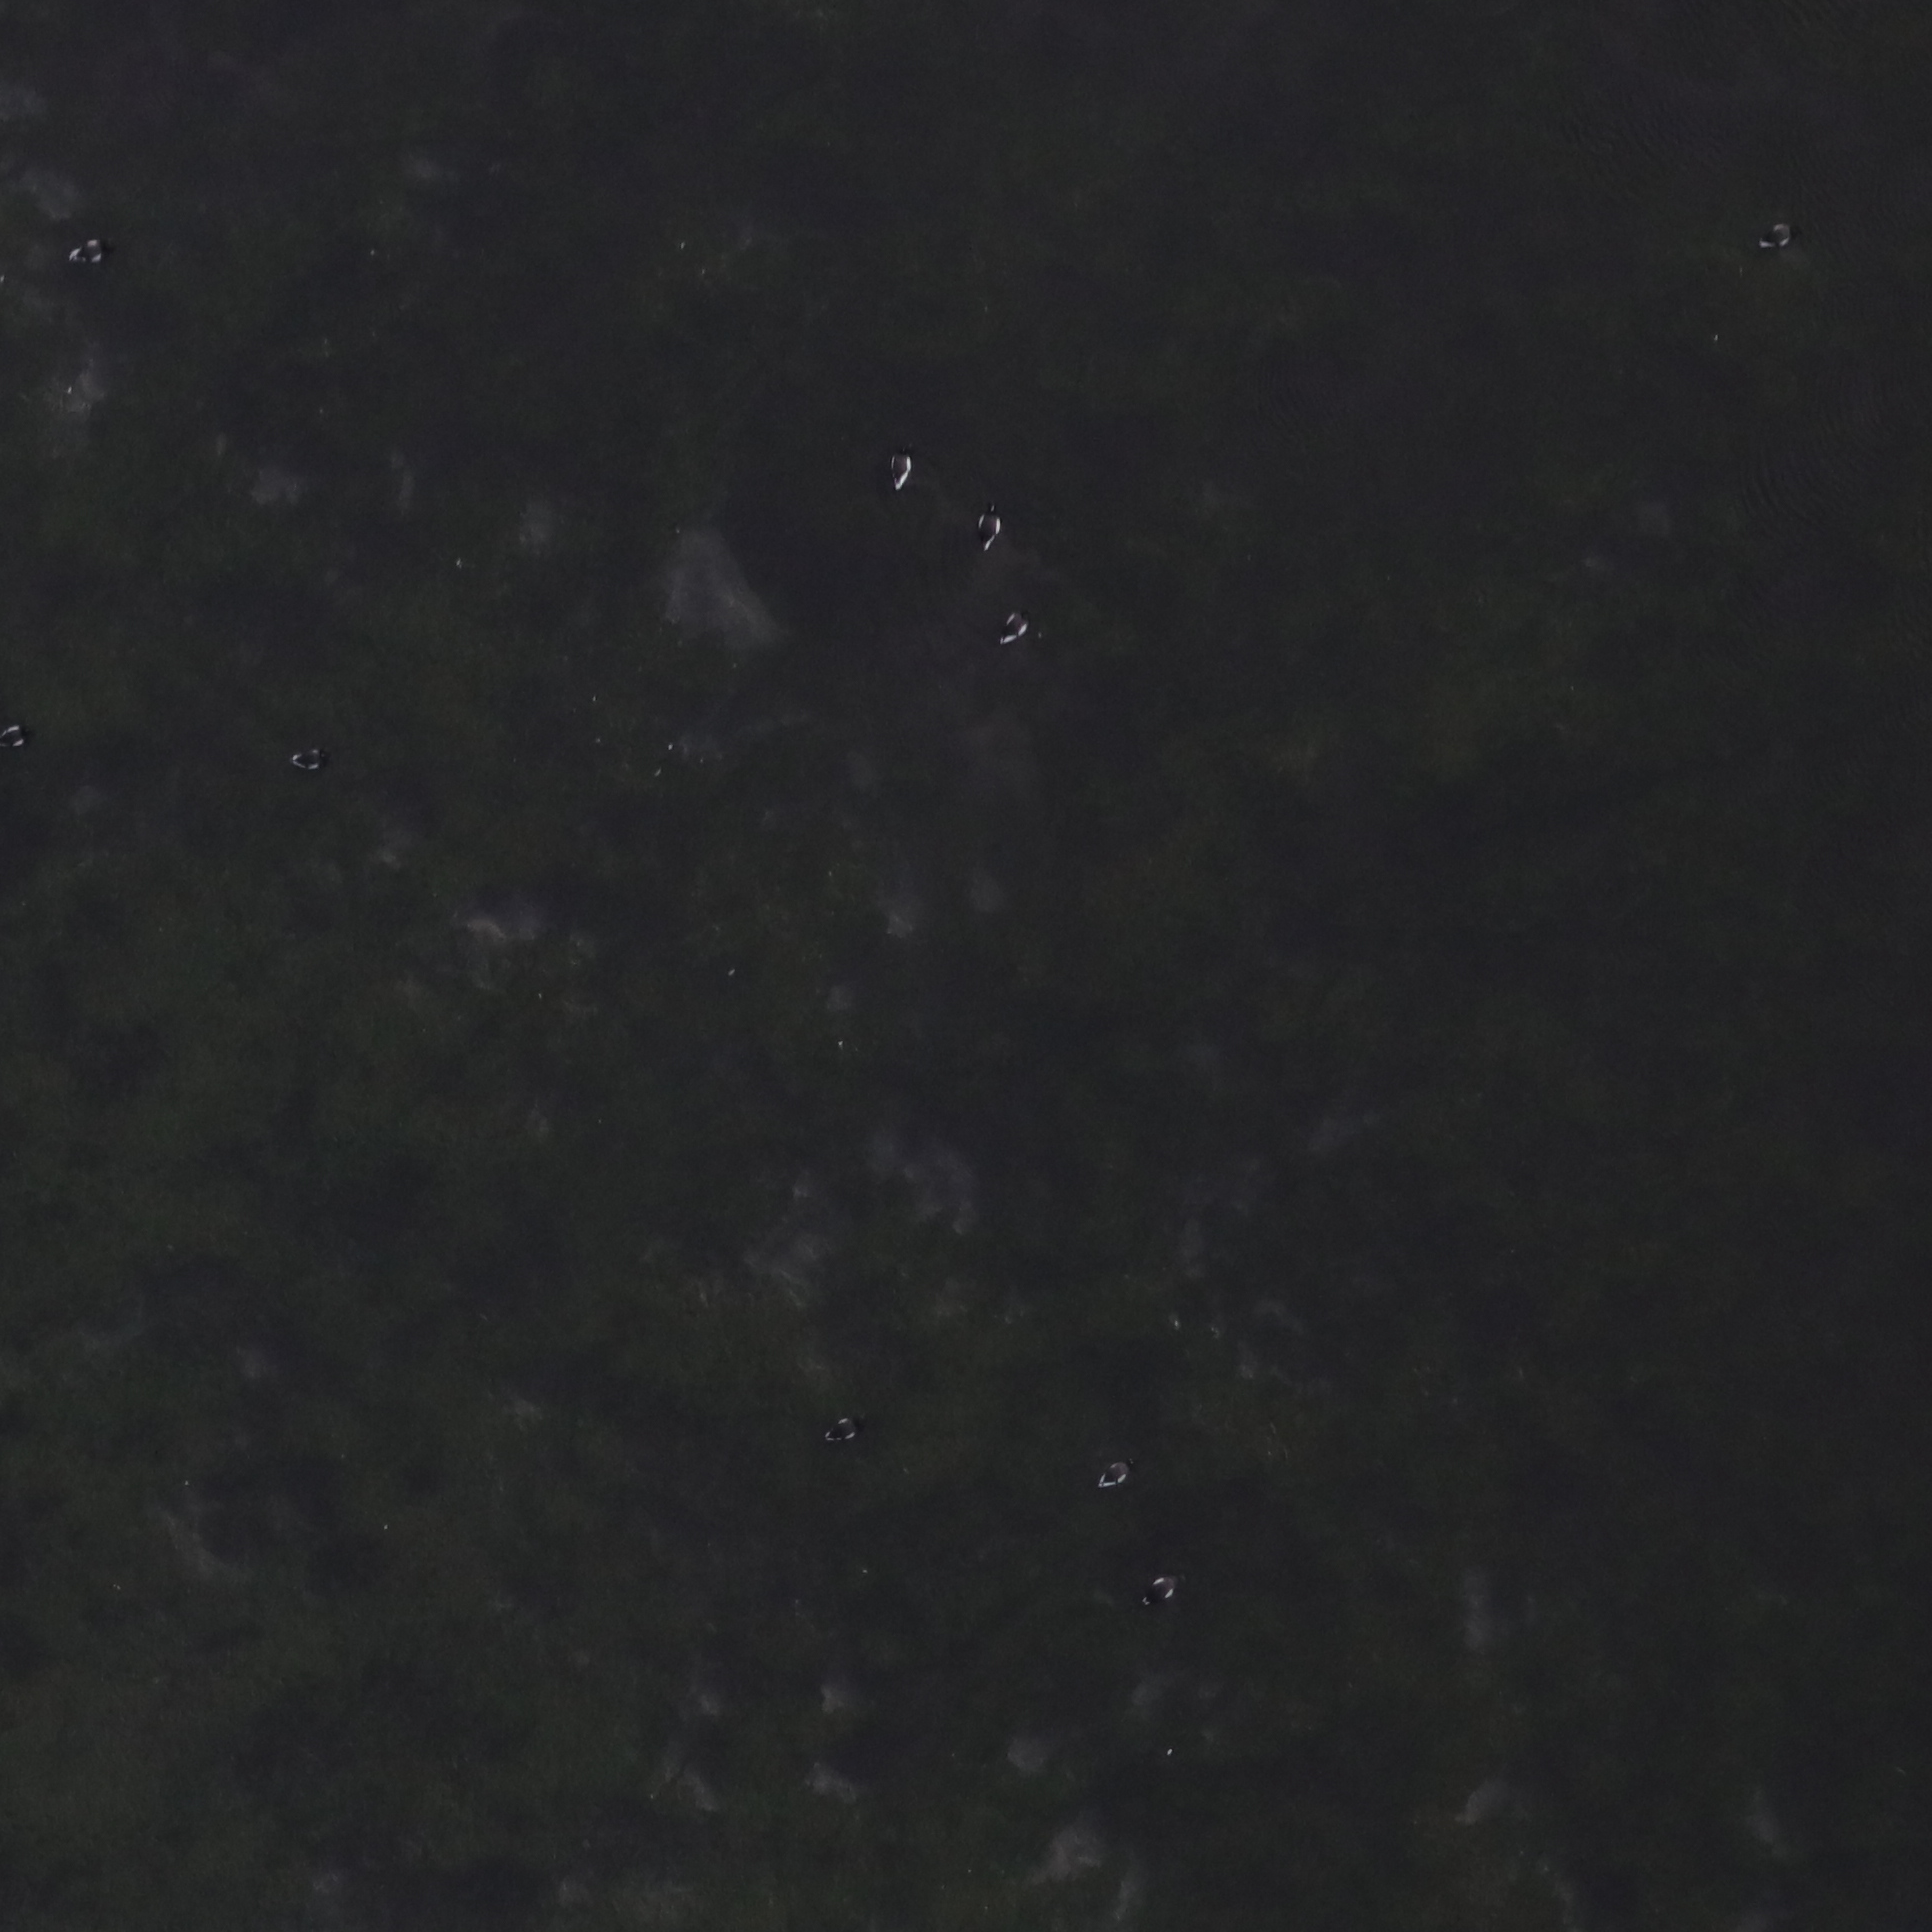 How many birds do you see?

10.